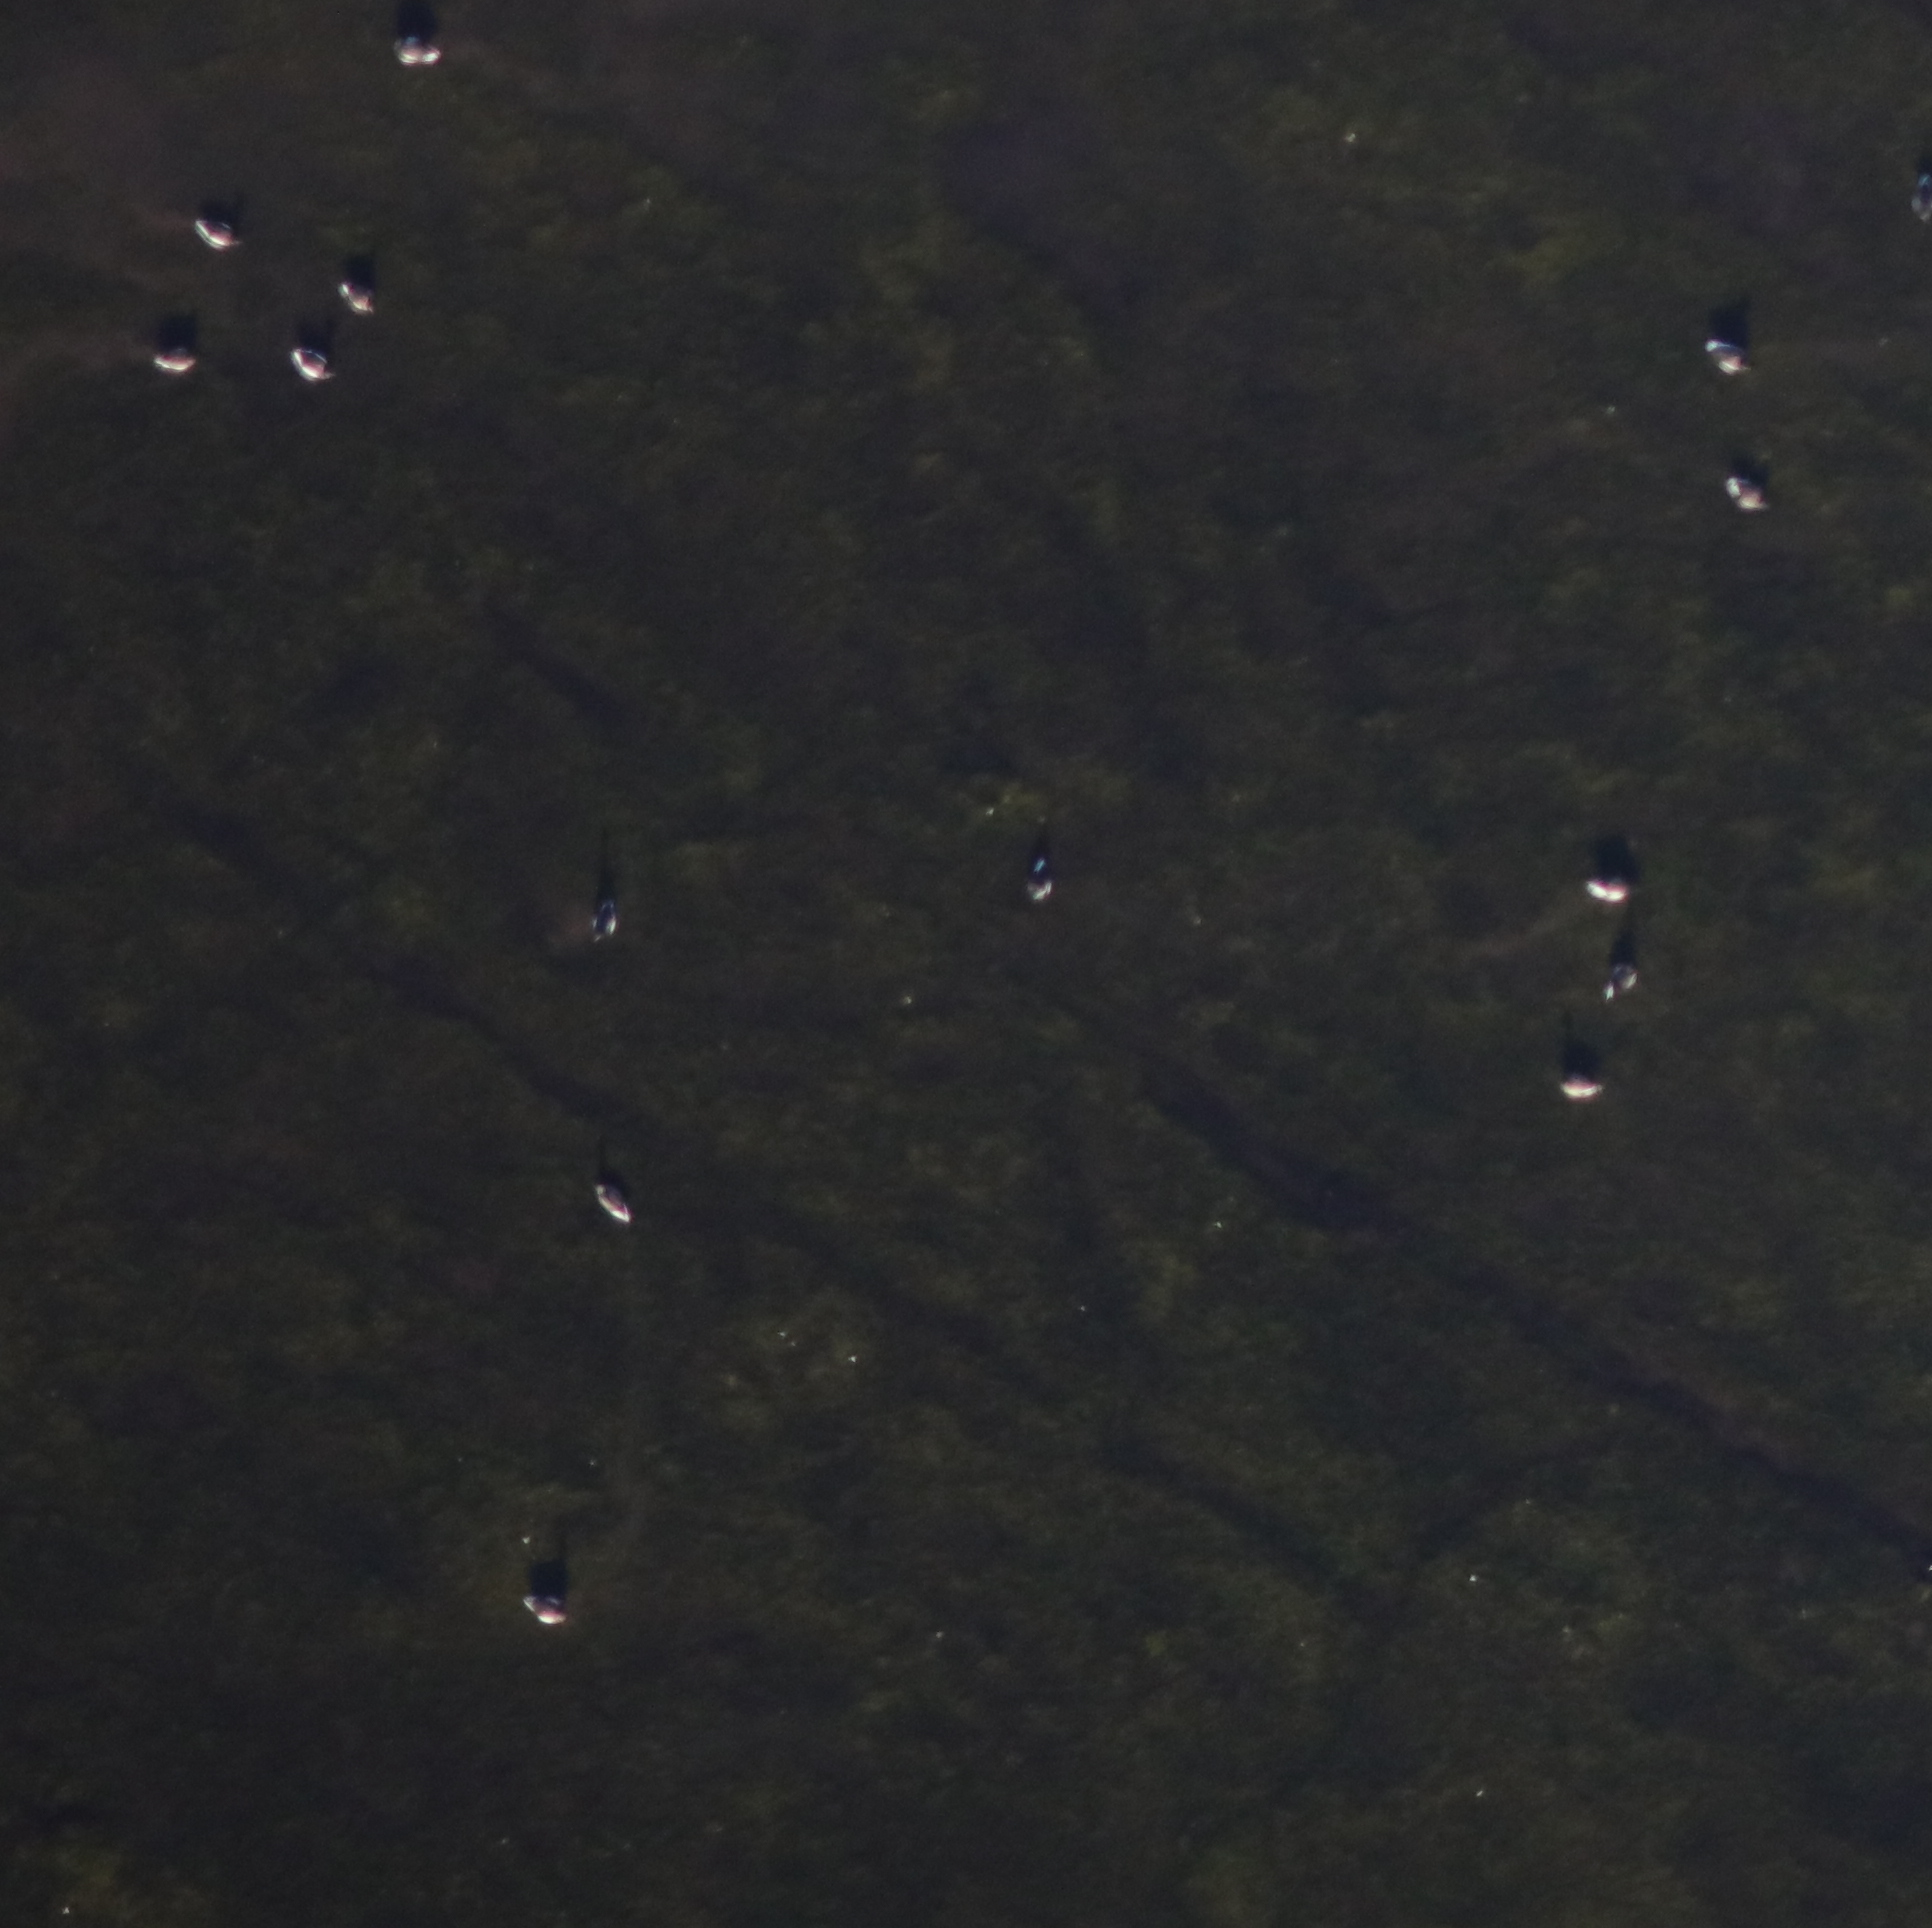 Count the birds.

15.